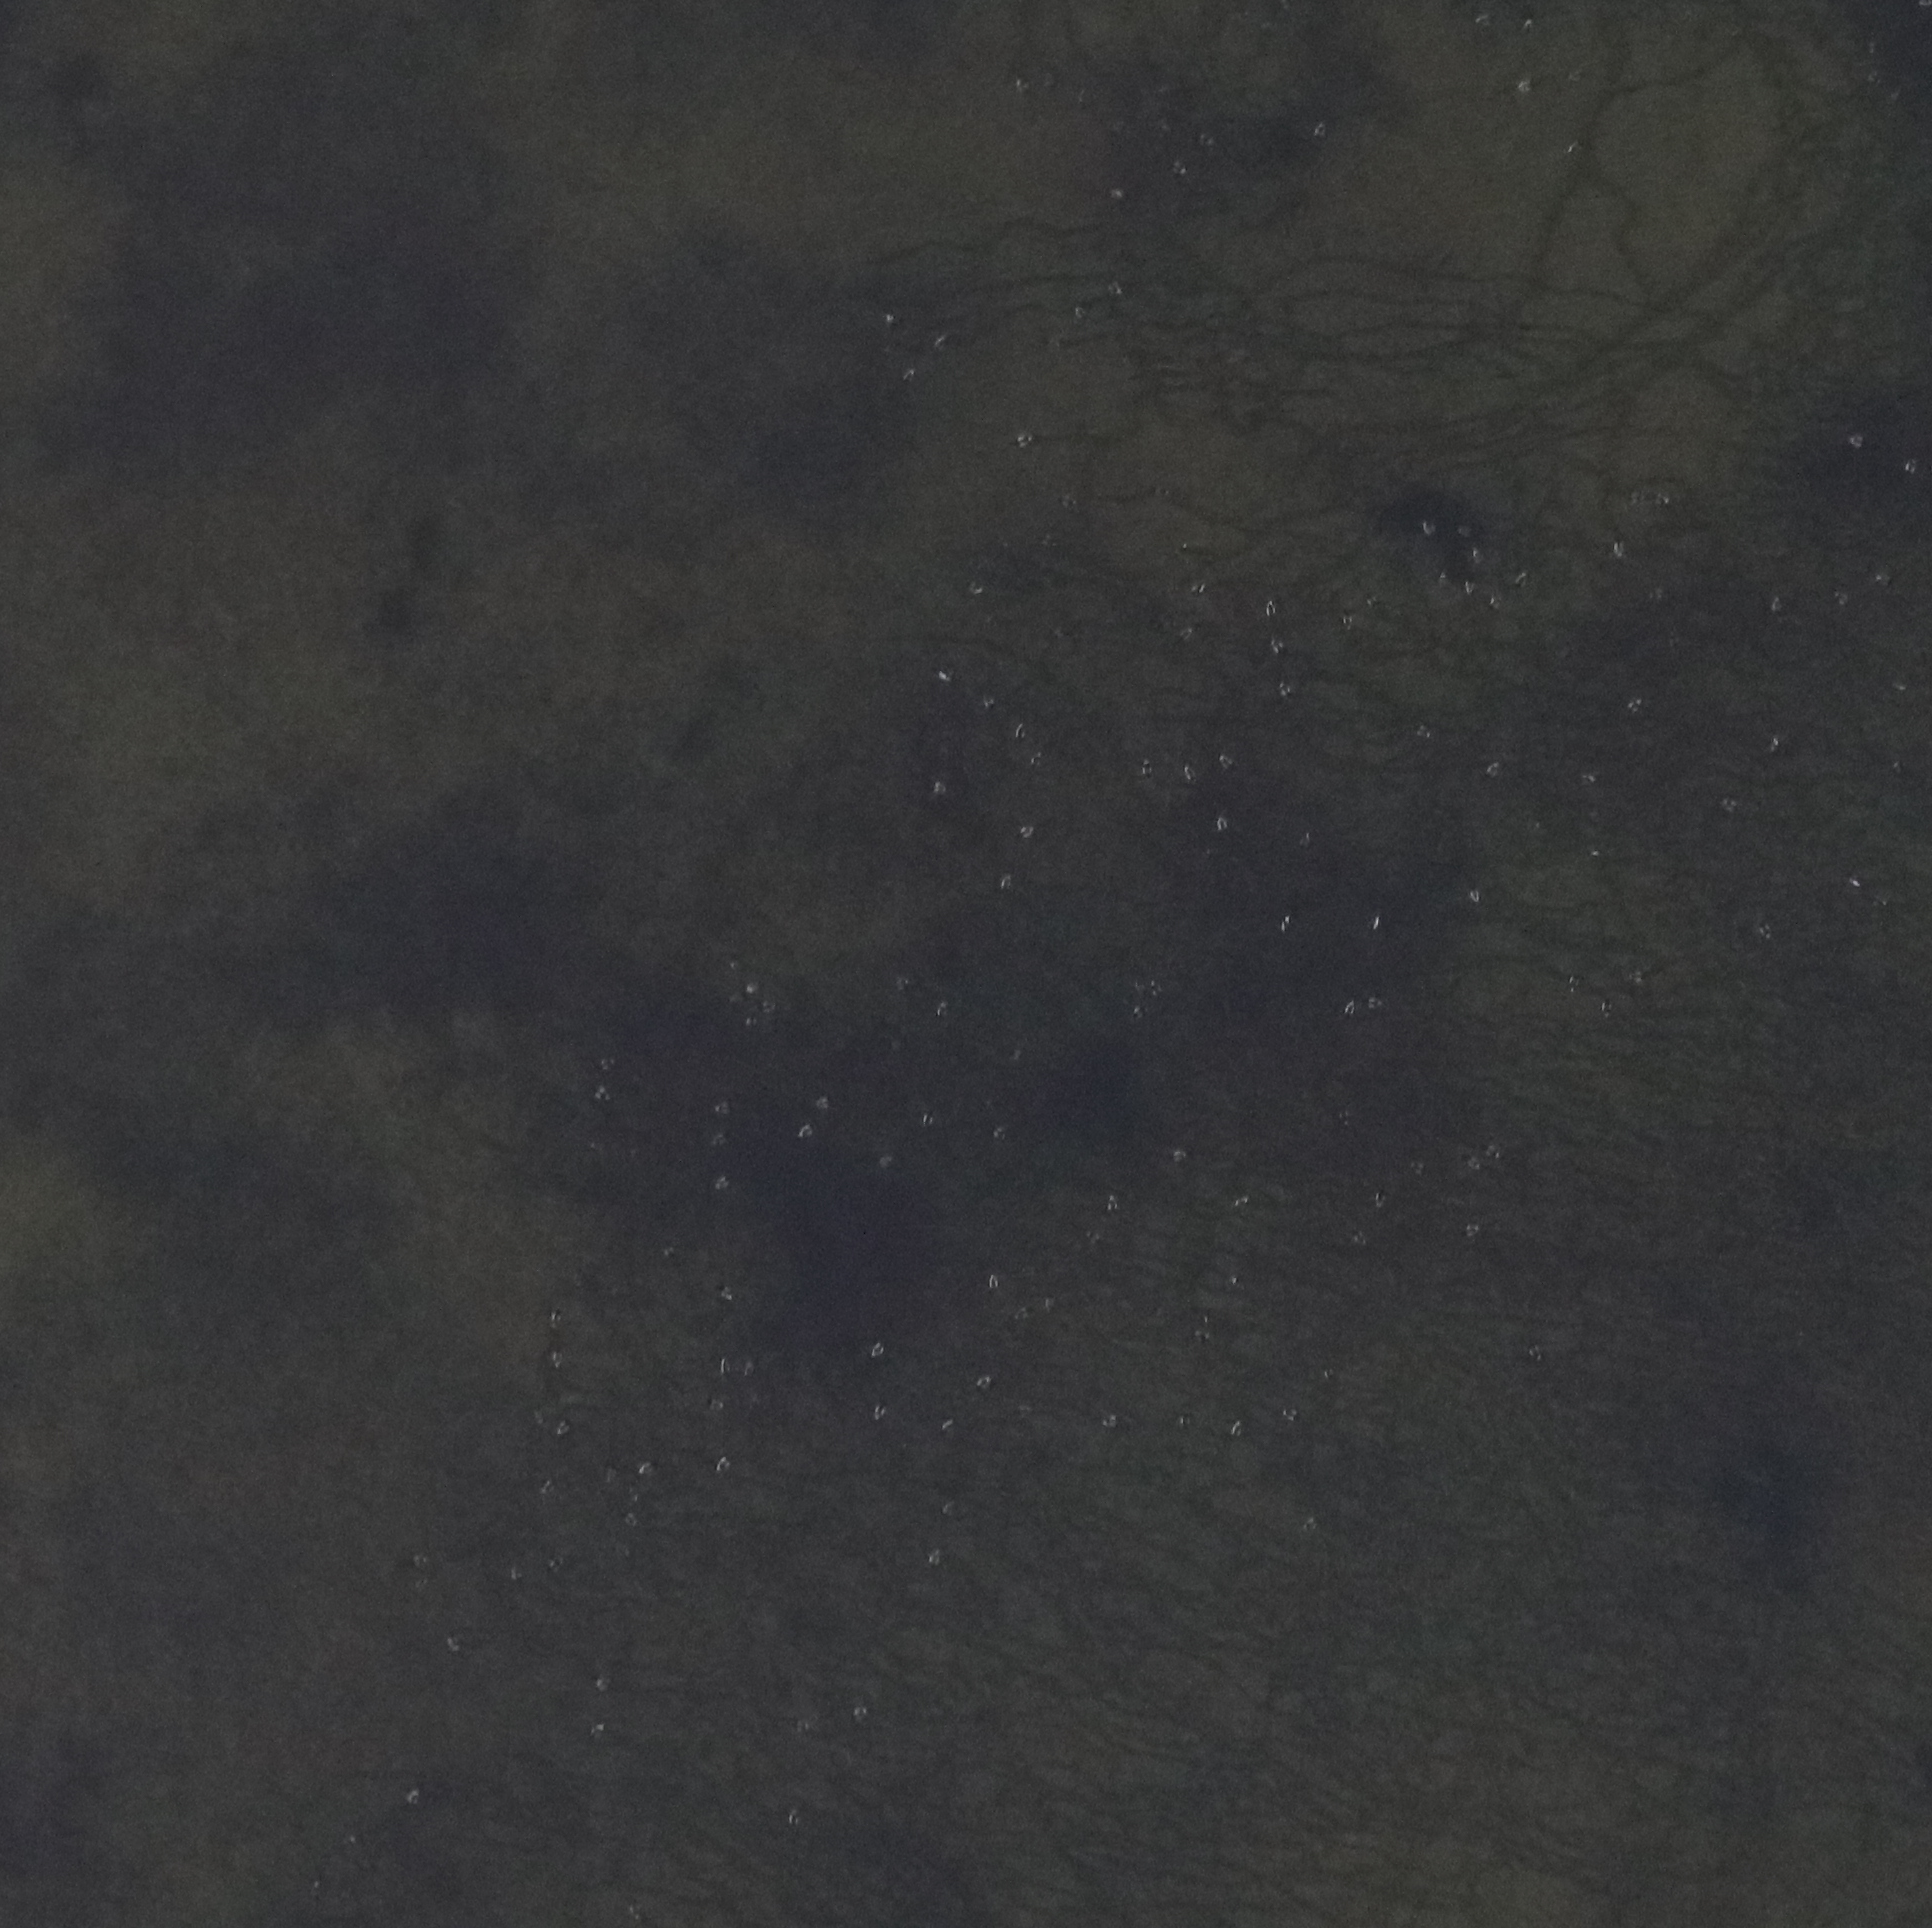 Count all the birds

156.